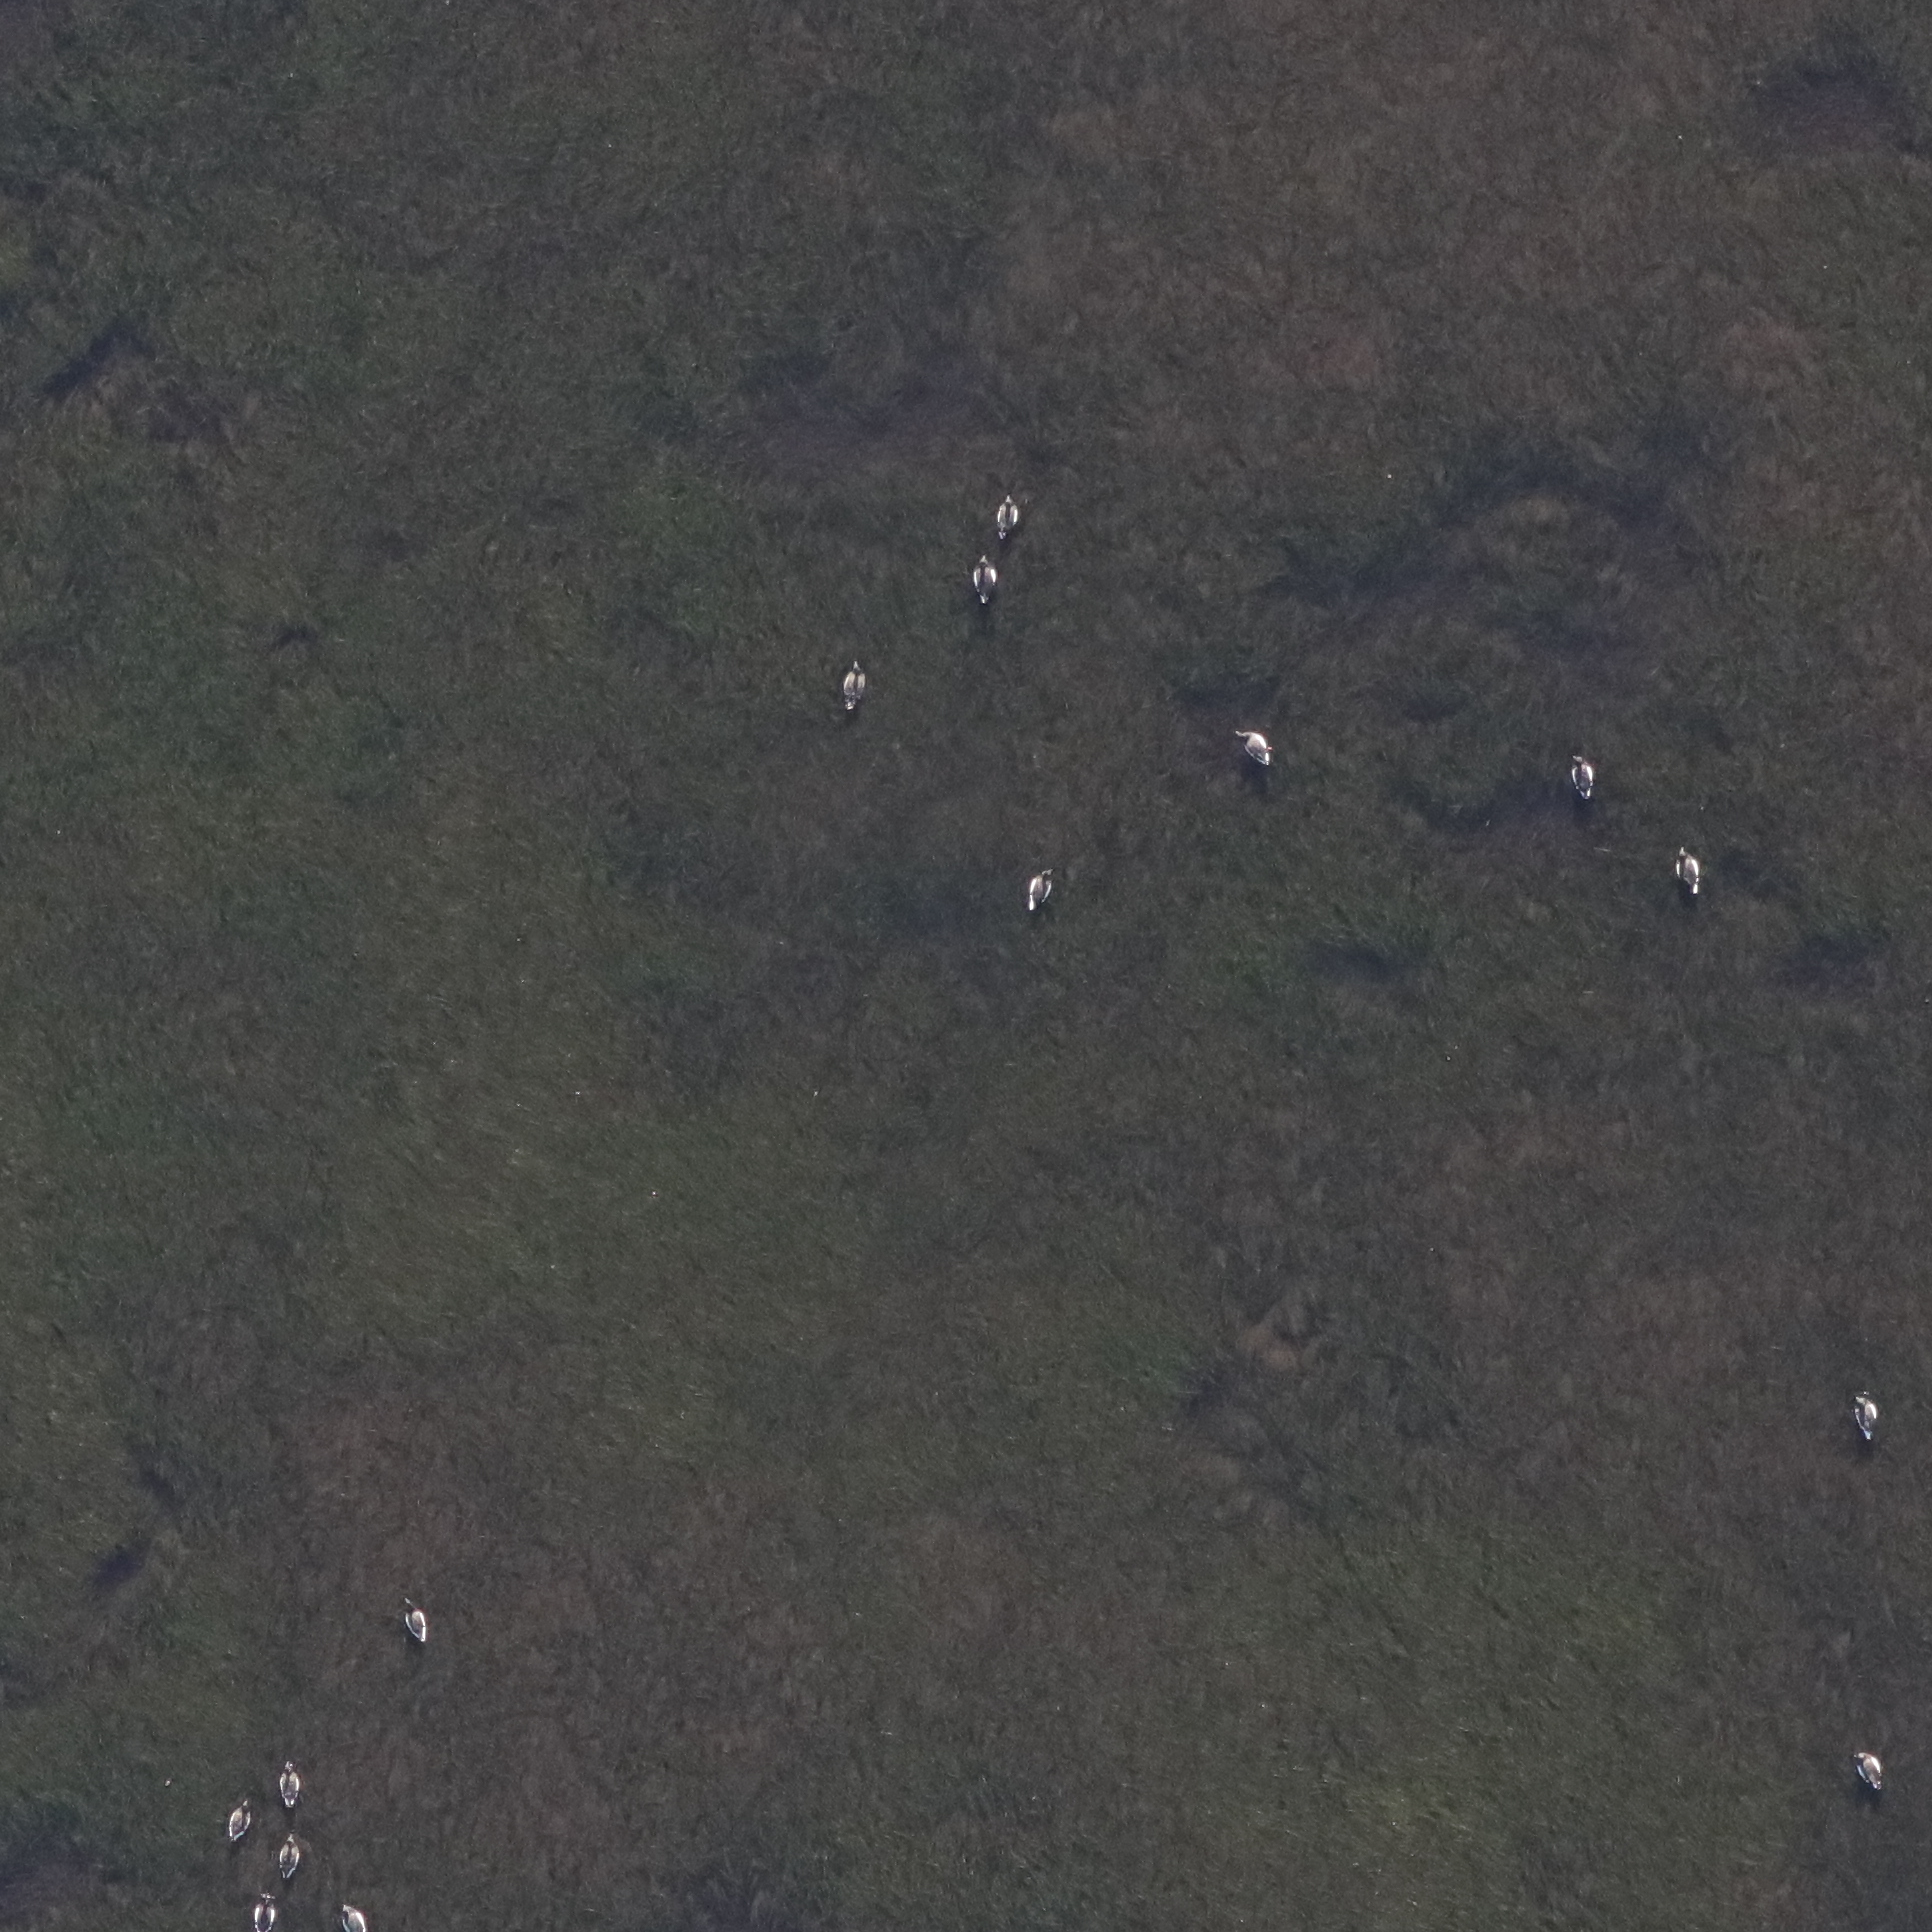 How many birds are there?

15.